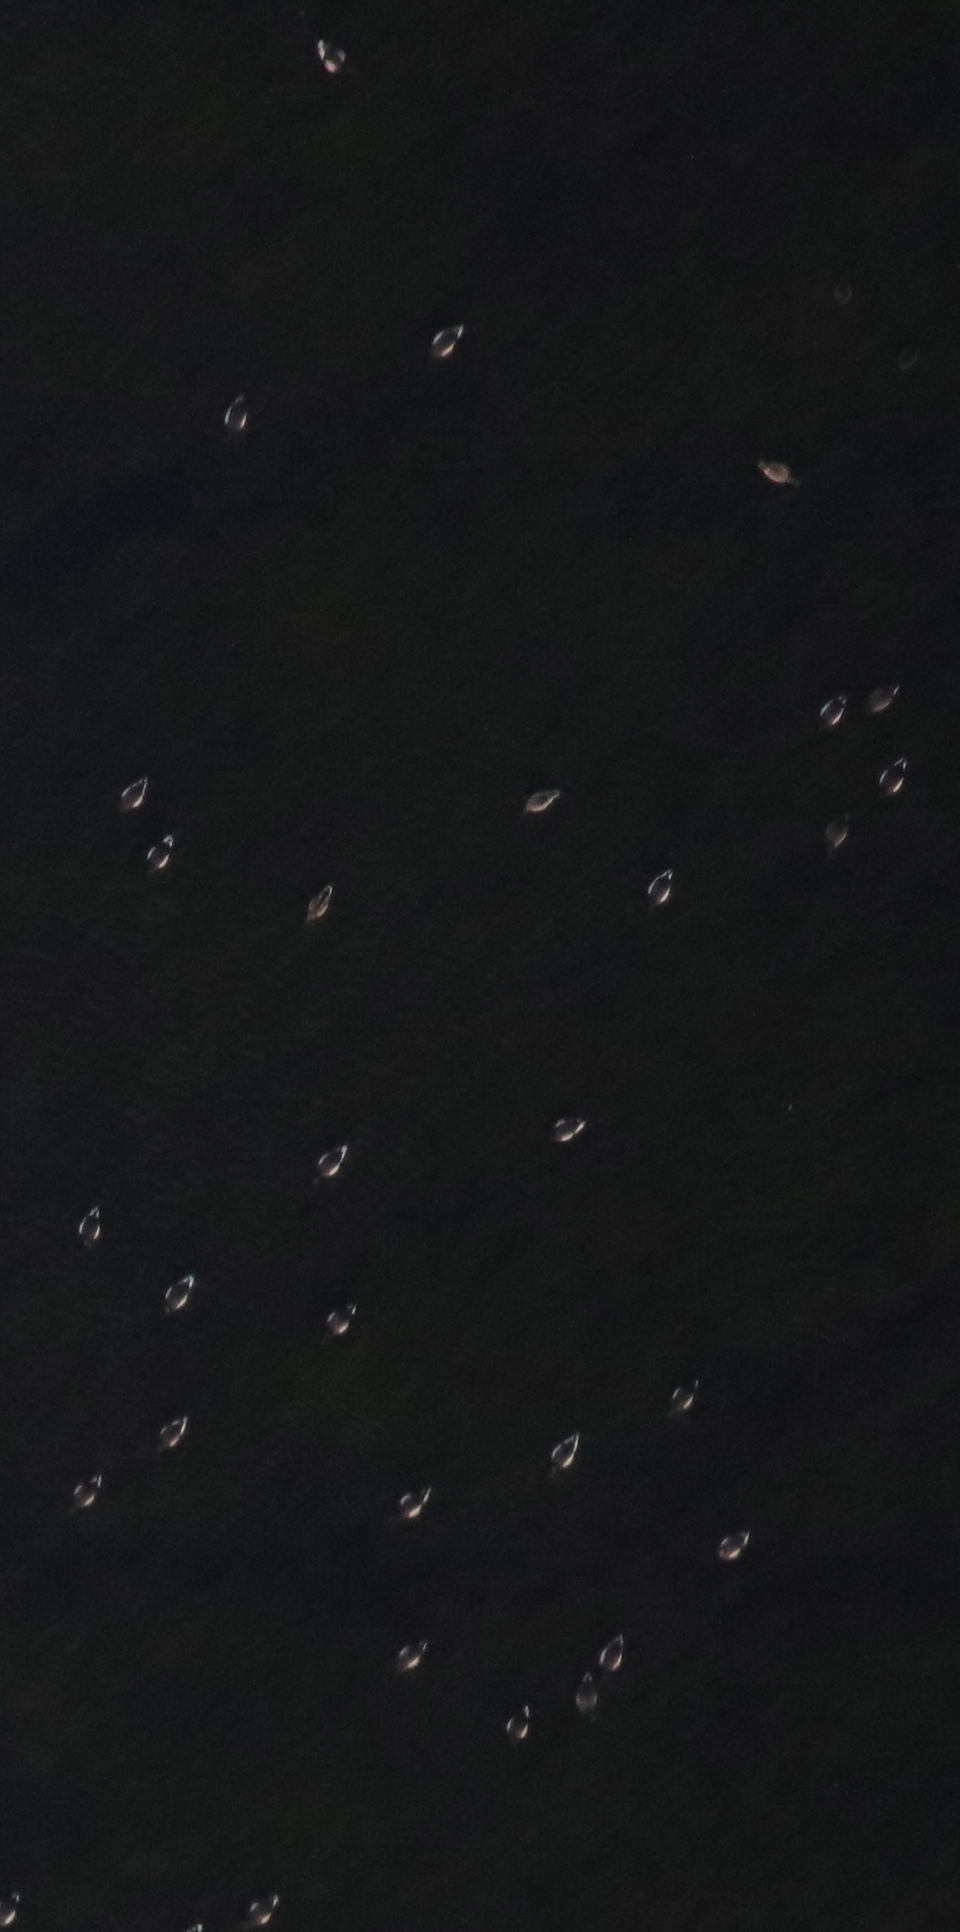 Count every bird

30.